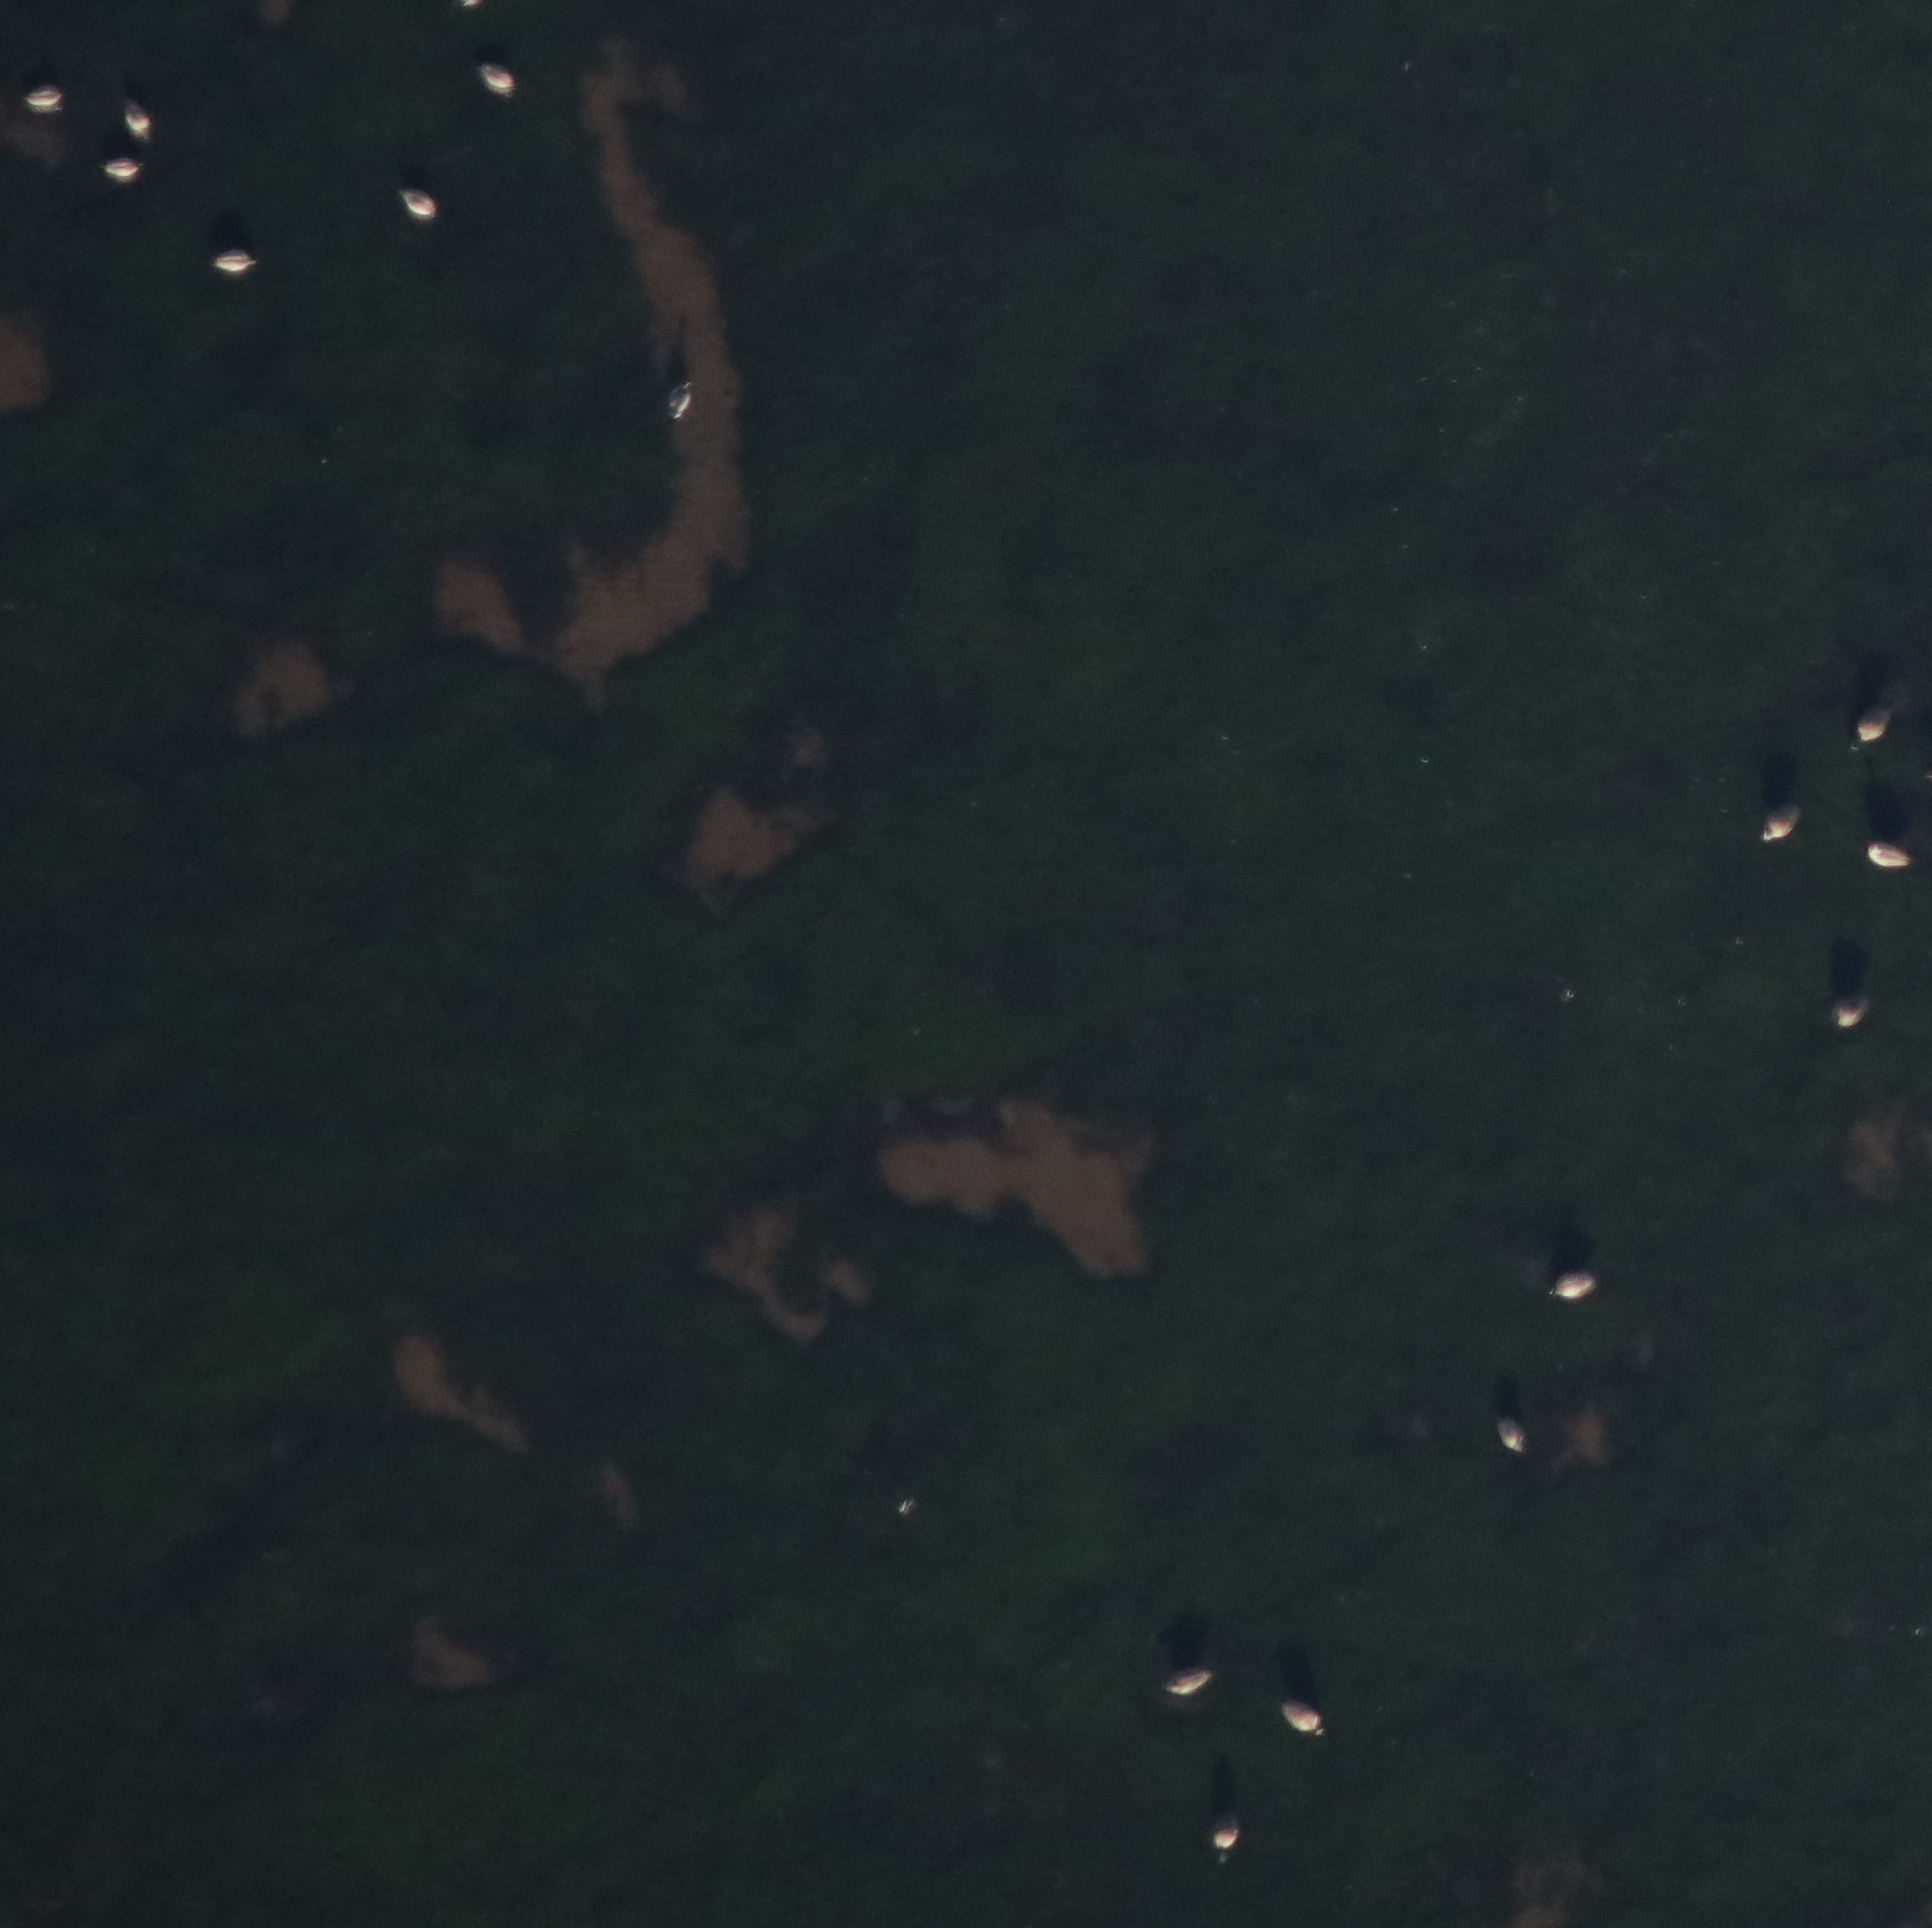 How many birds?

16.